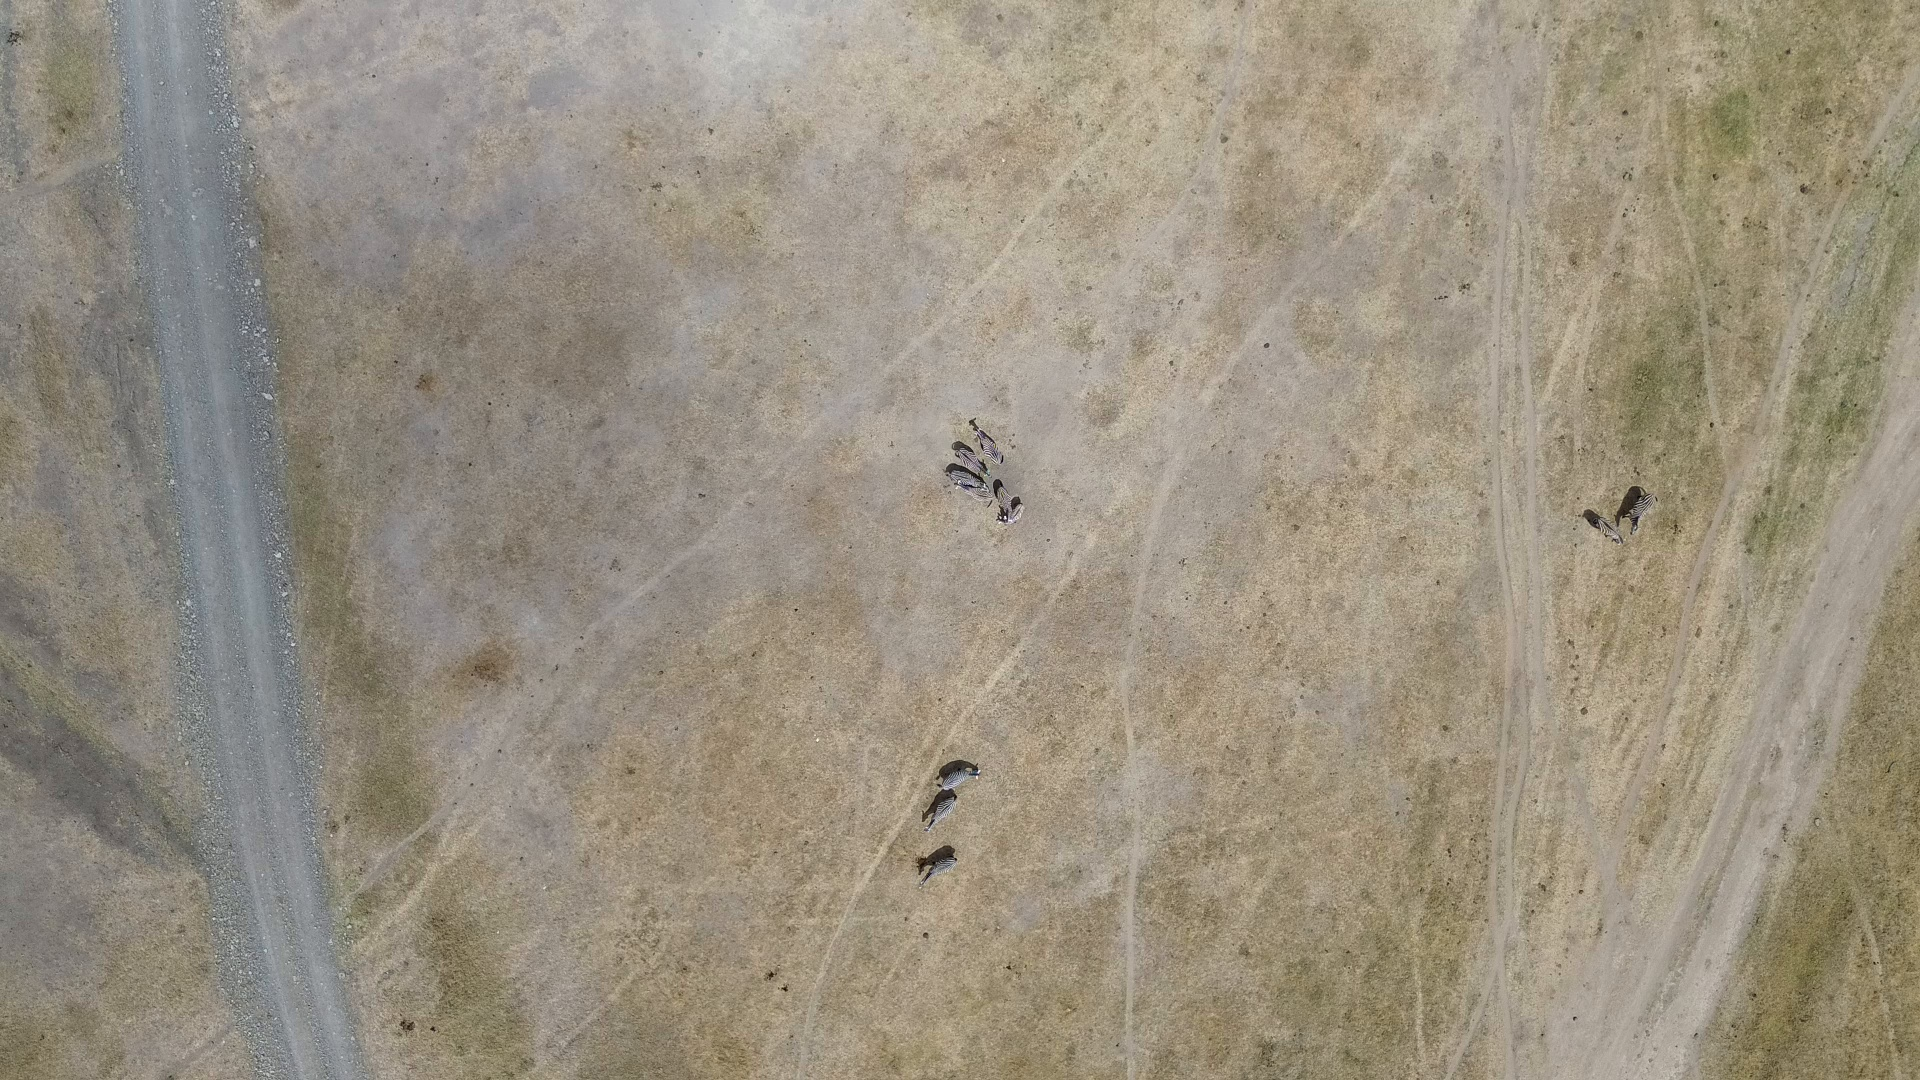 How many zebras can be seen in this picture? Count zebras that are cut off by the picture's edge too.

11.